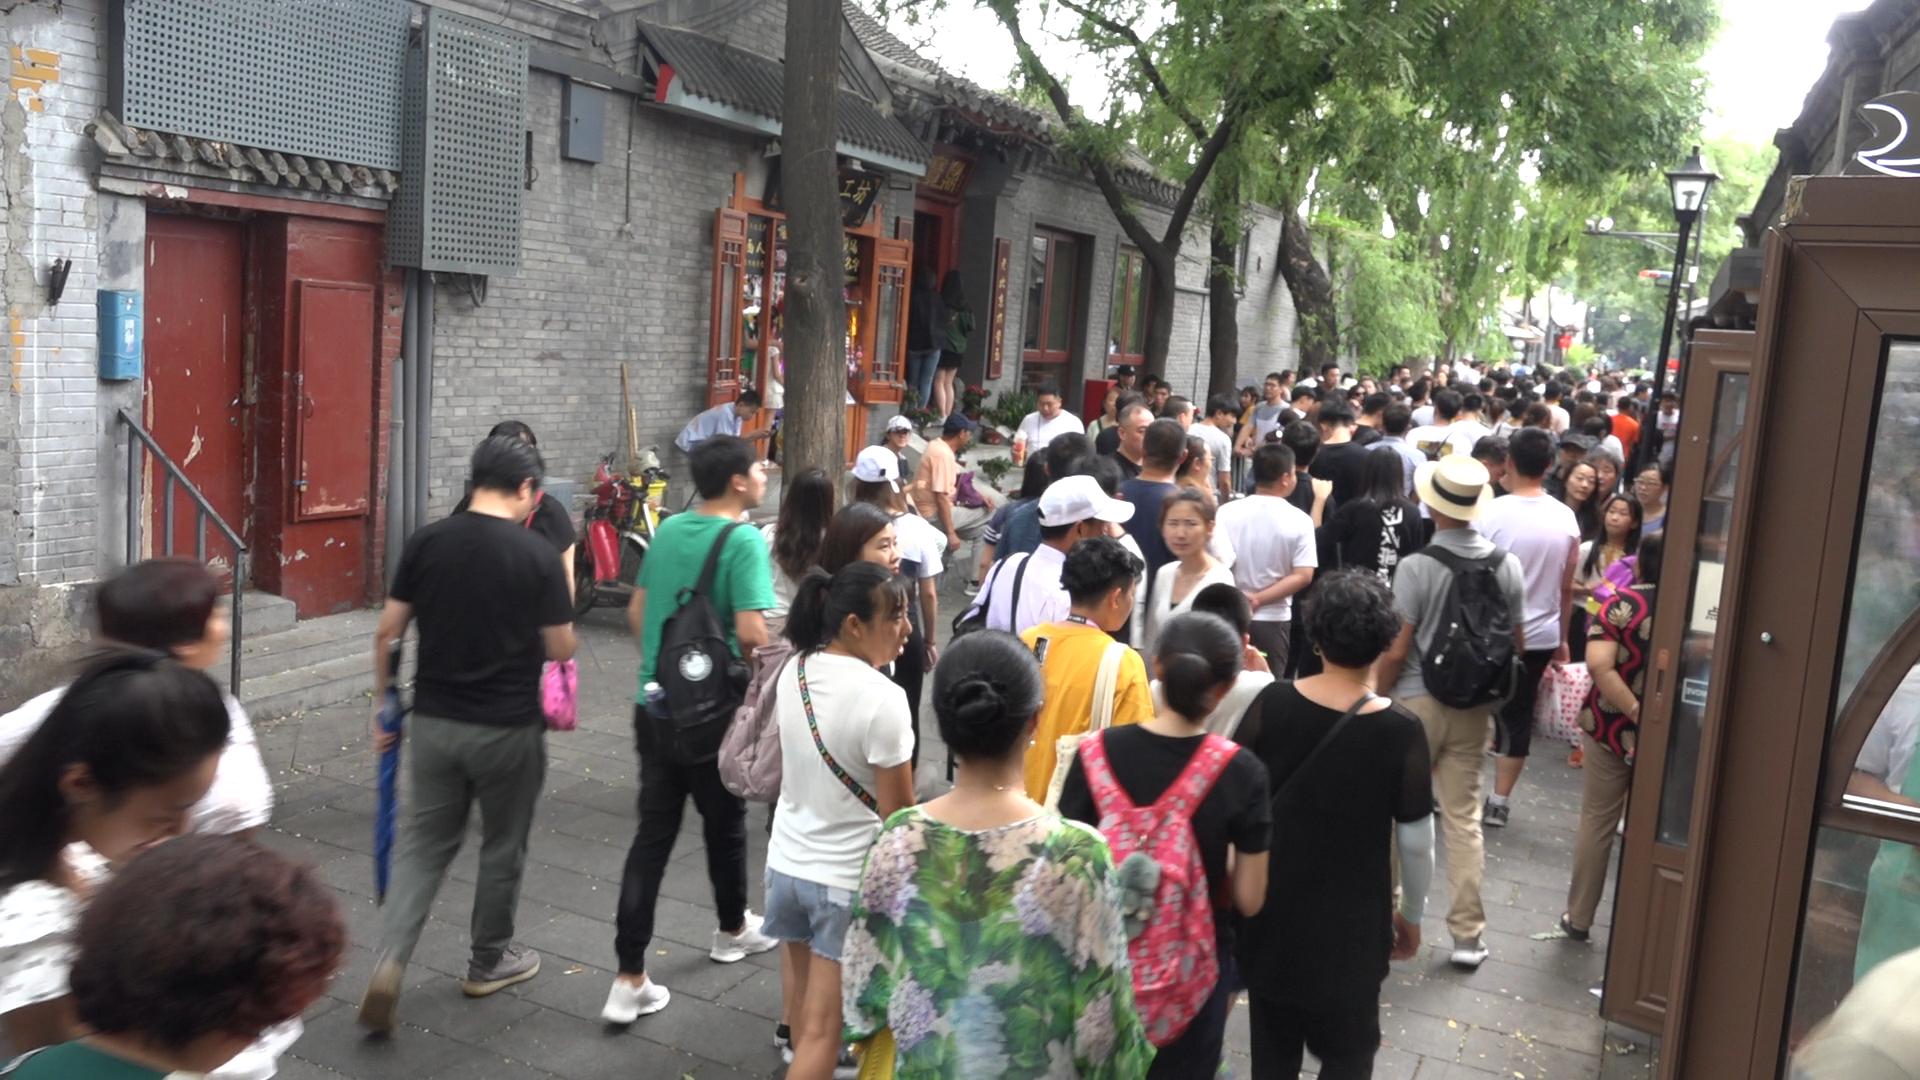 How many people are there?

123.